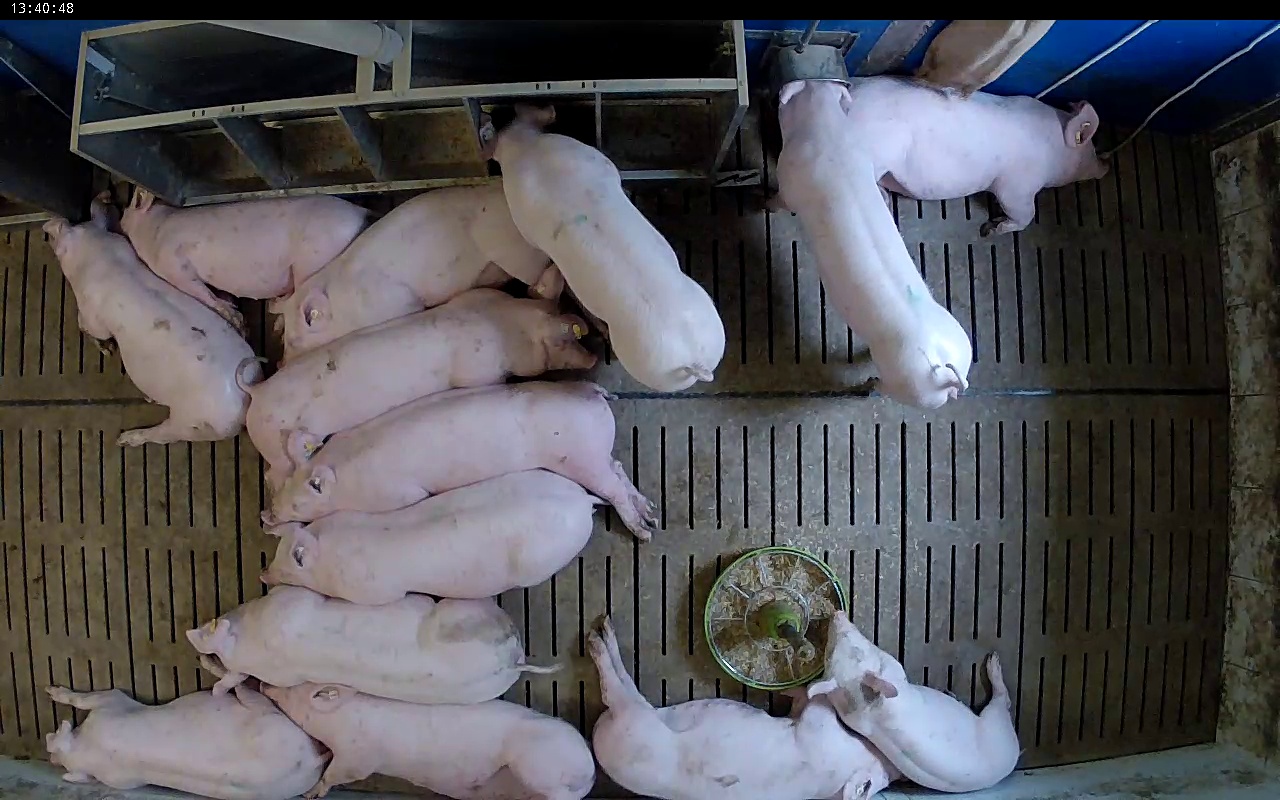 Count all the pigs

14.